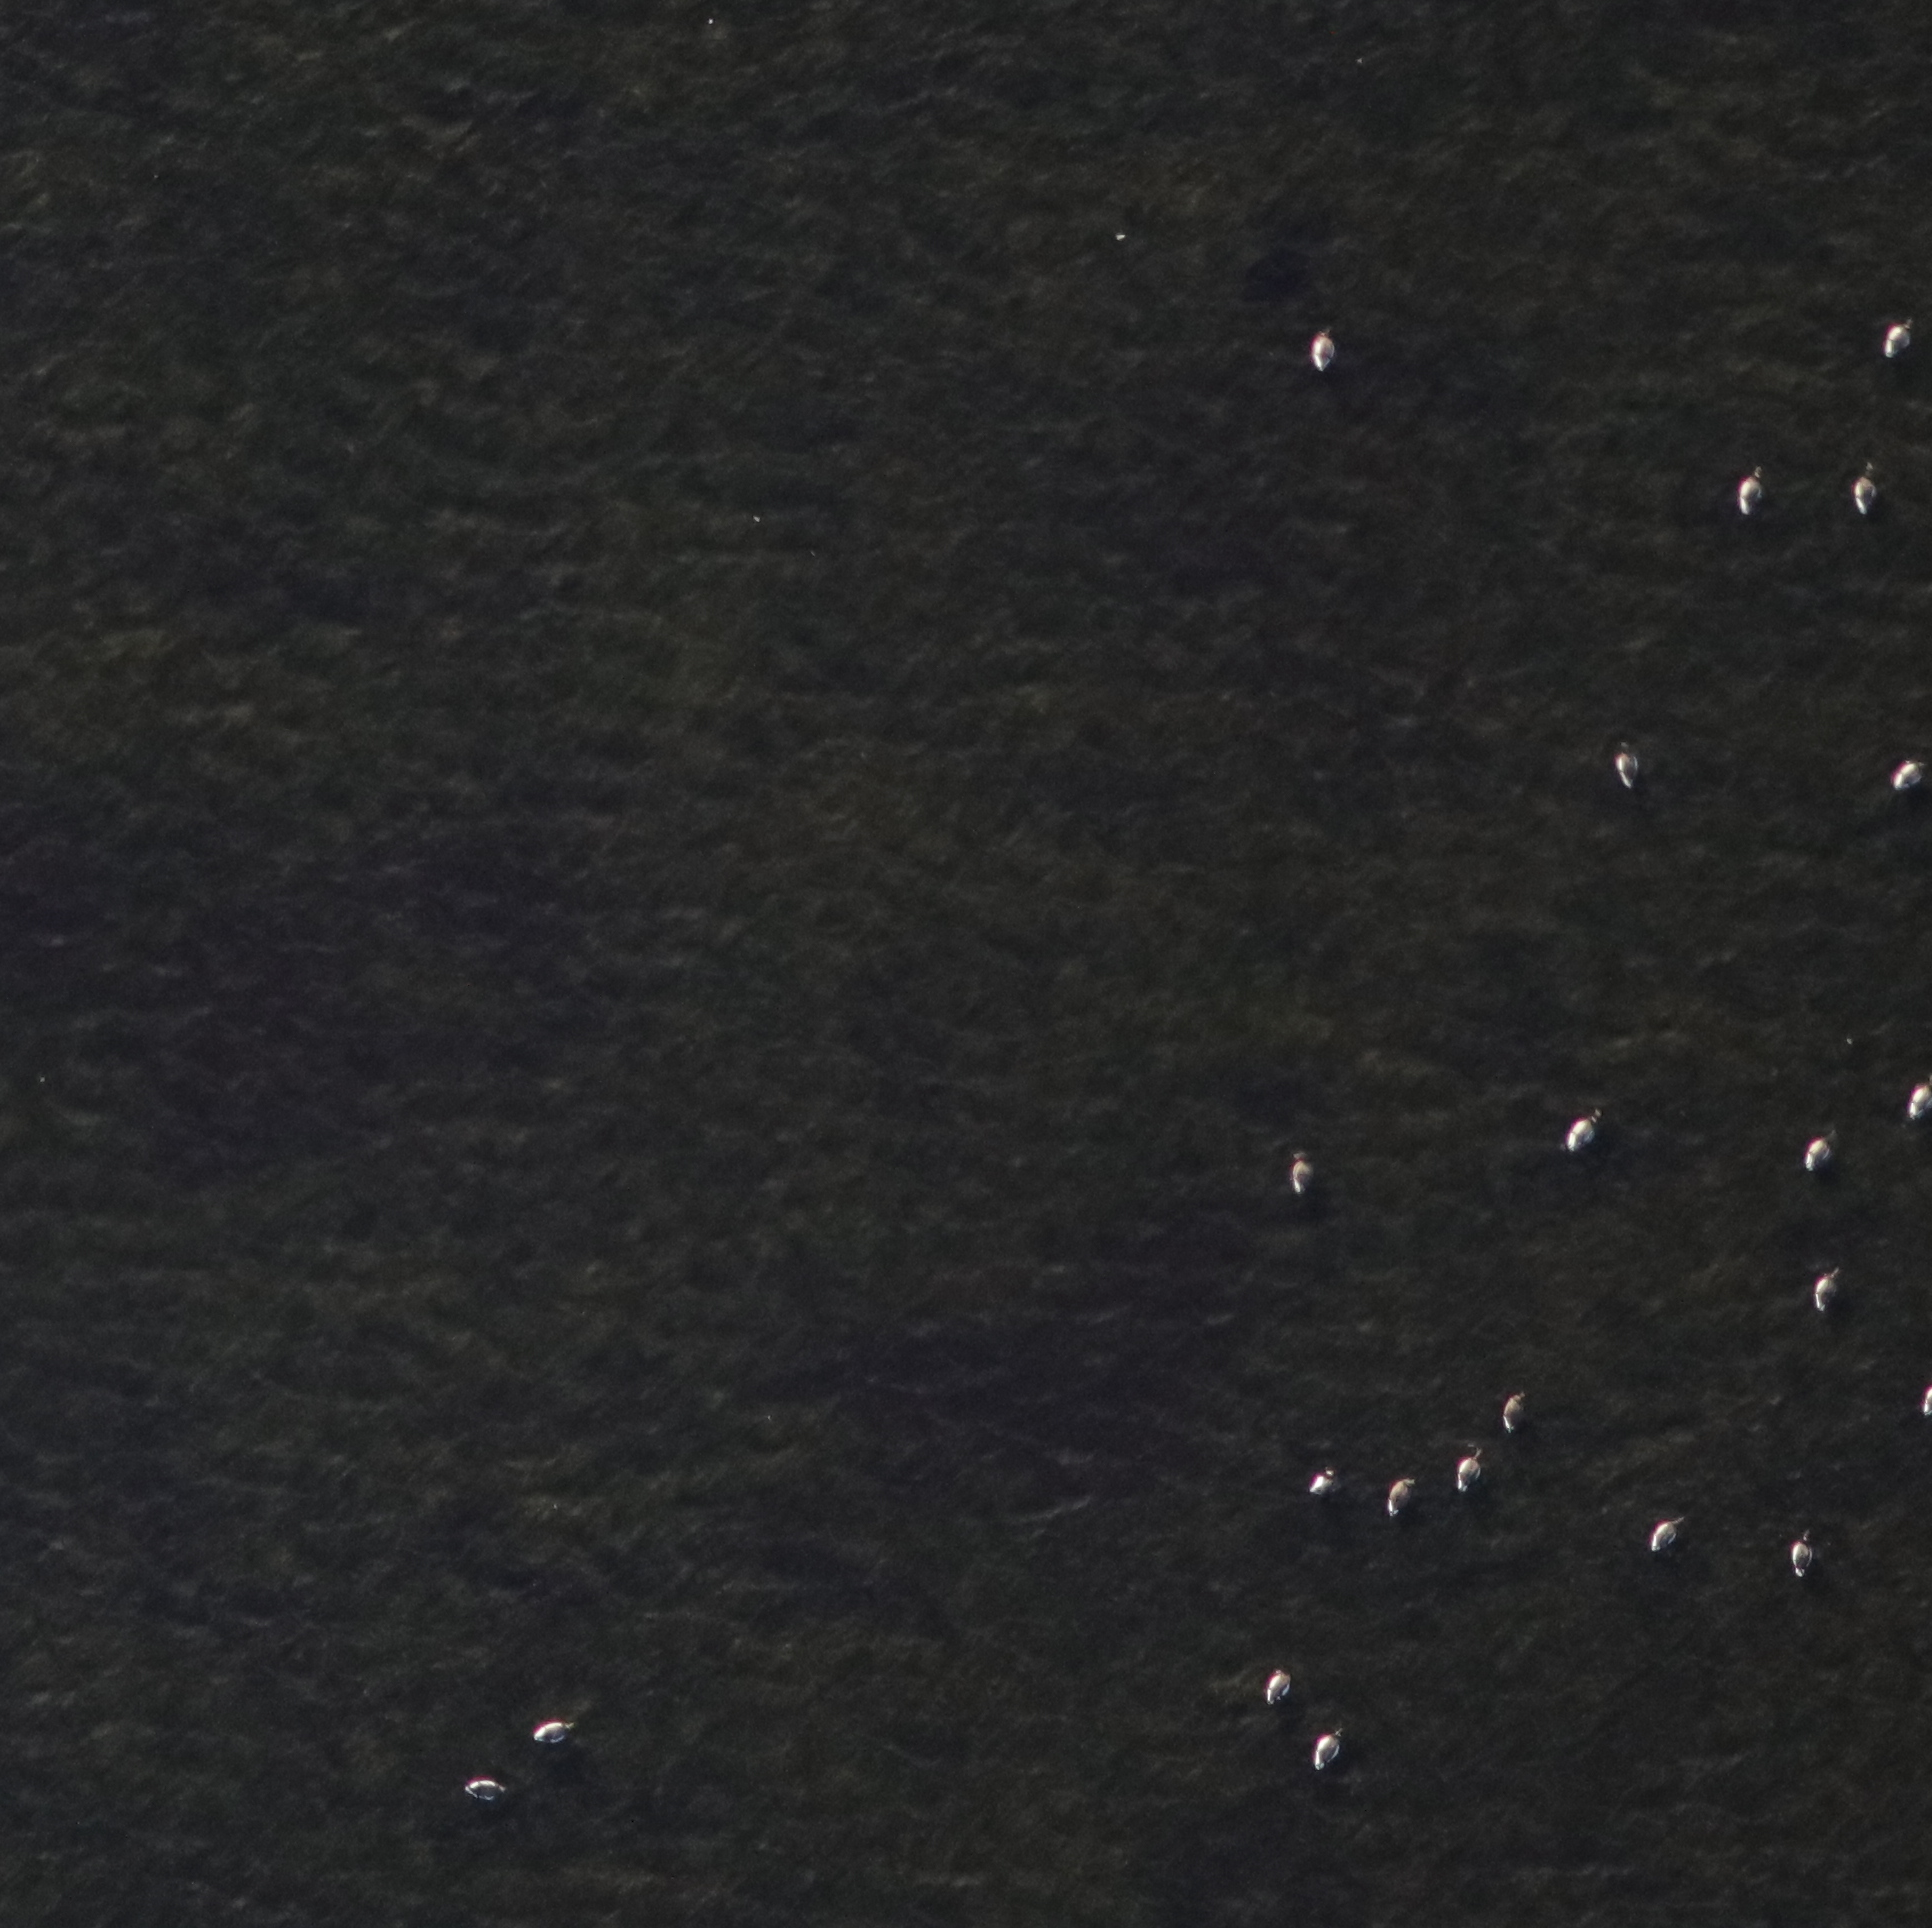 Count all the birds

21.